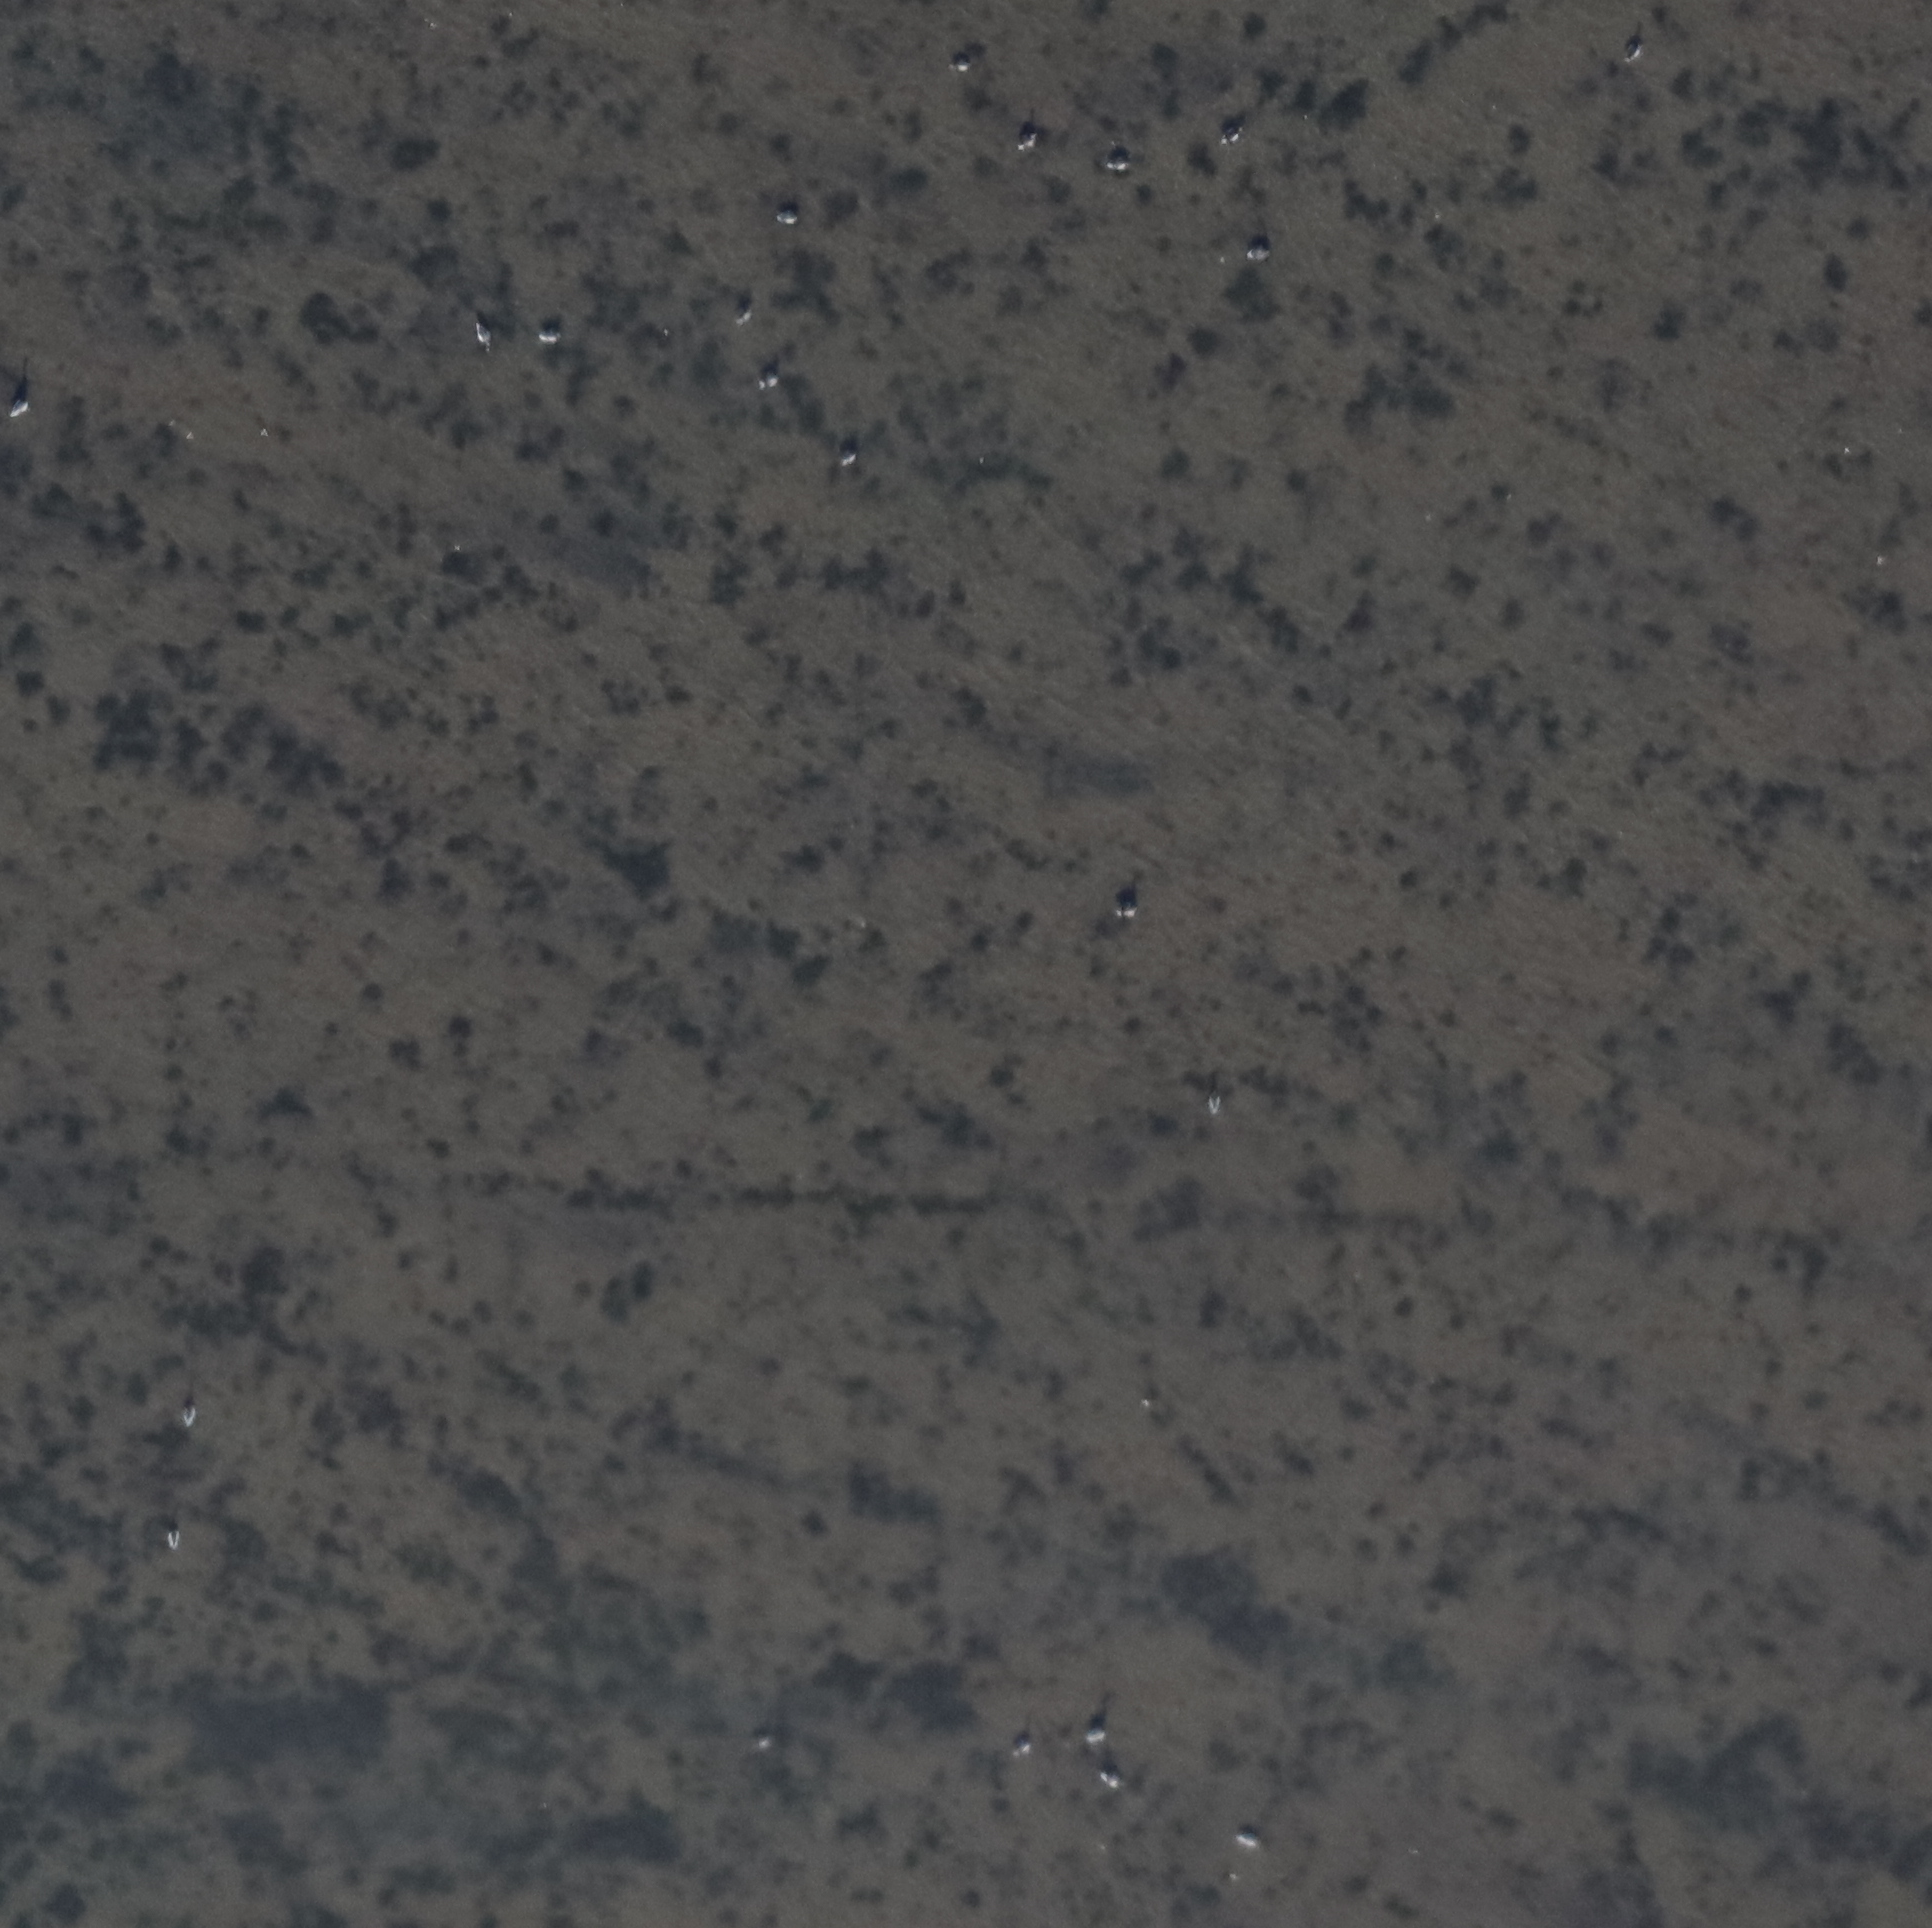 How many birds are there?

22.